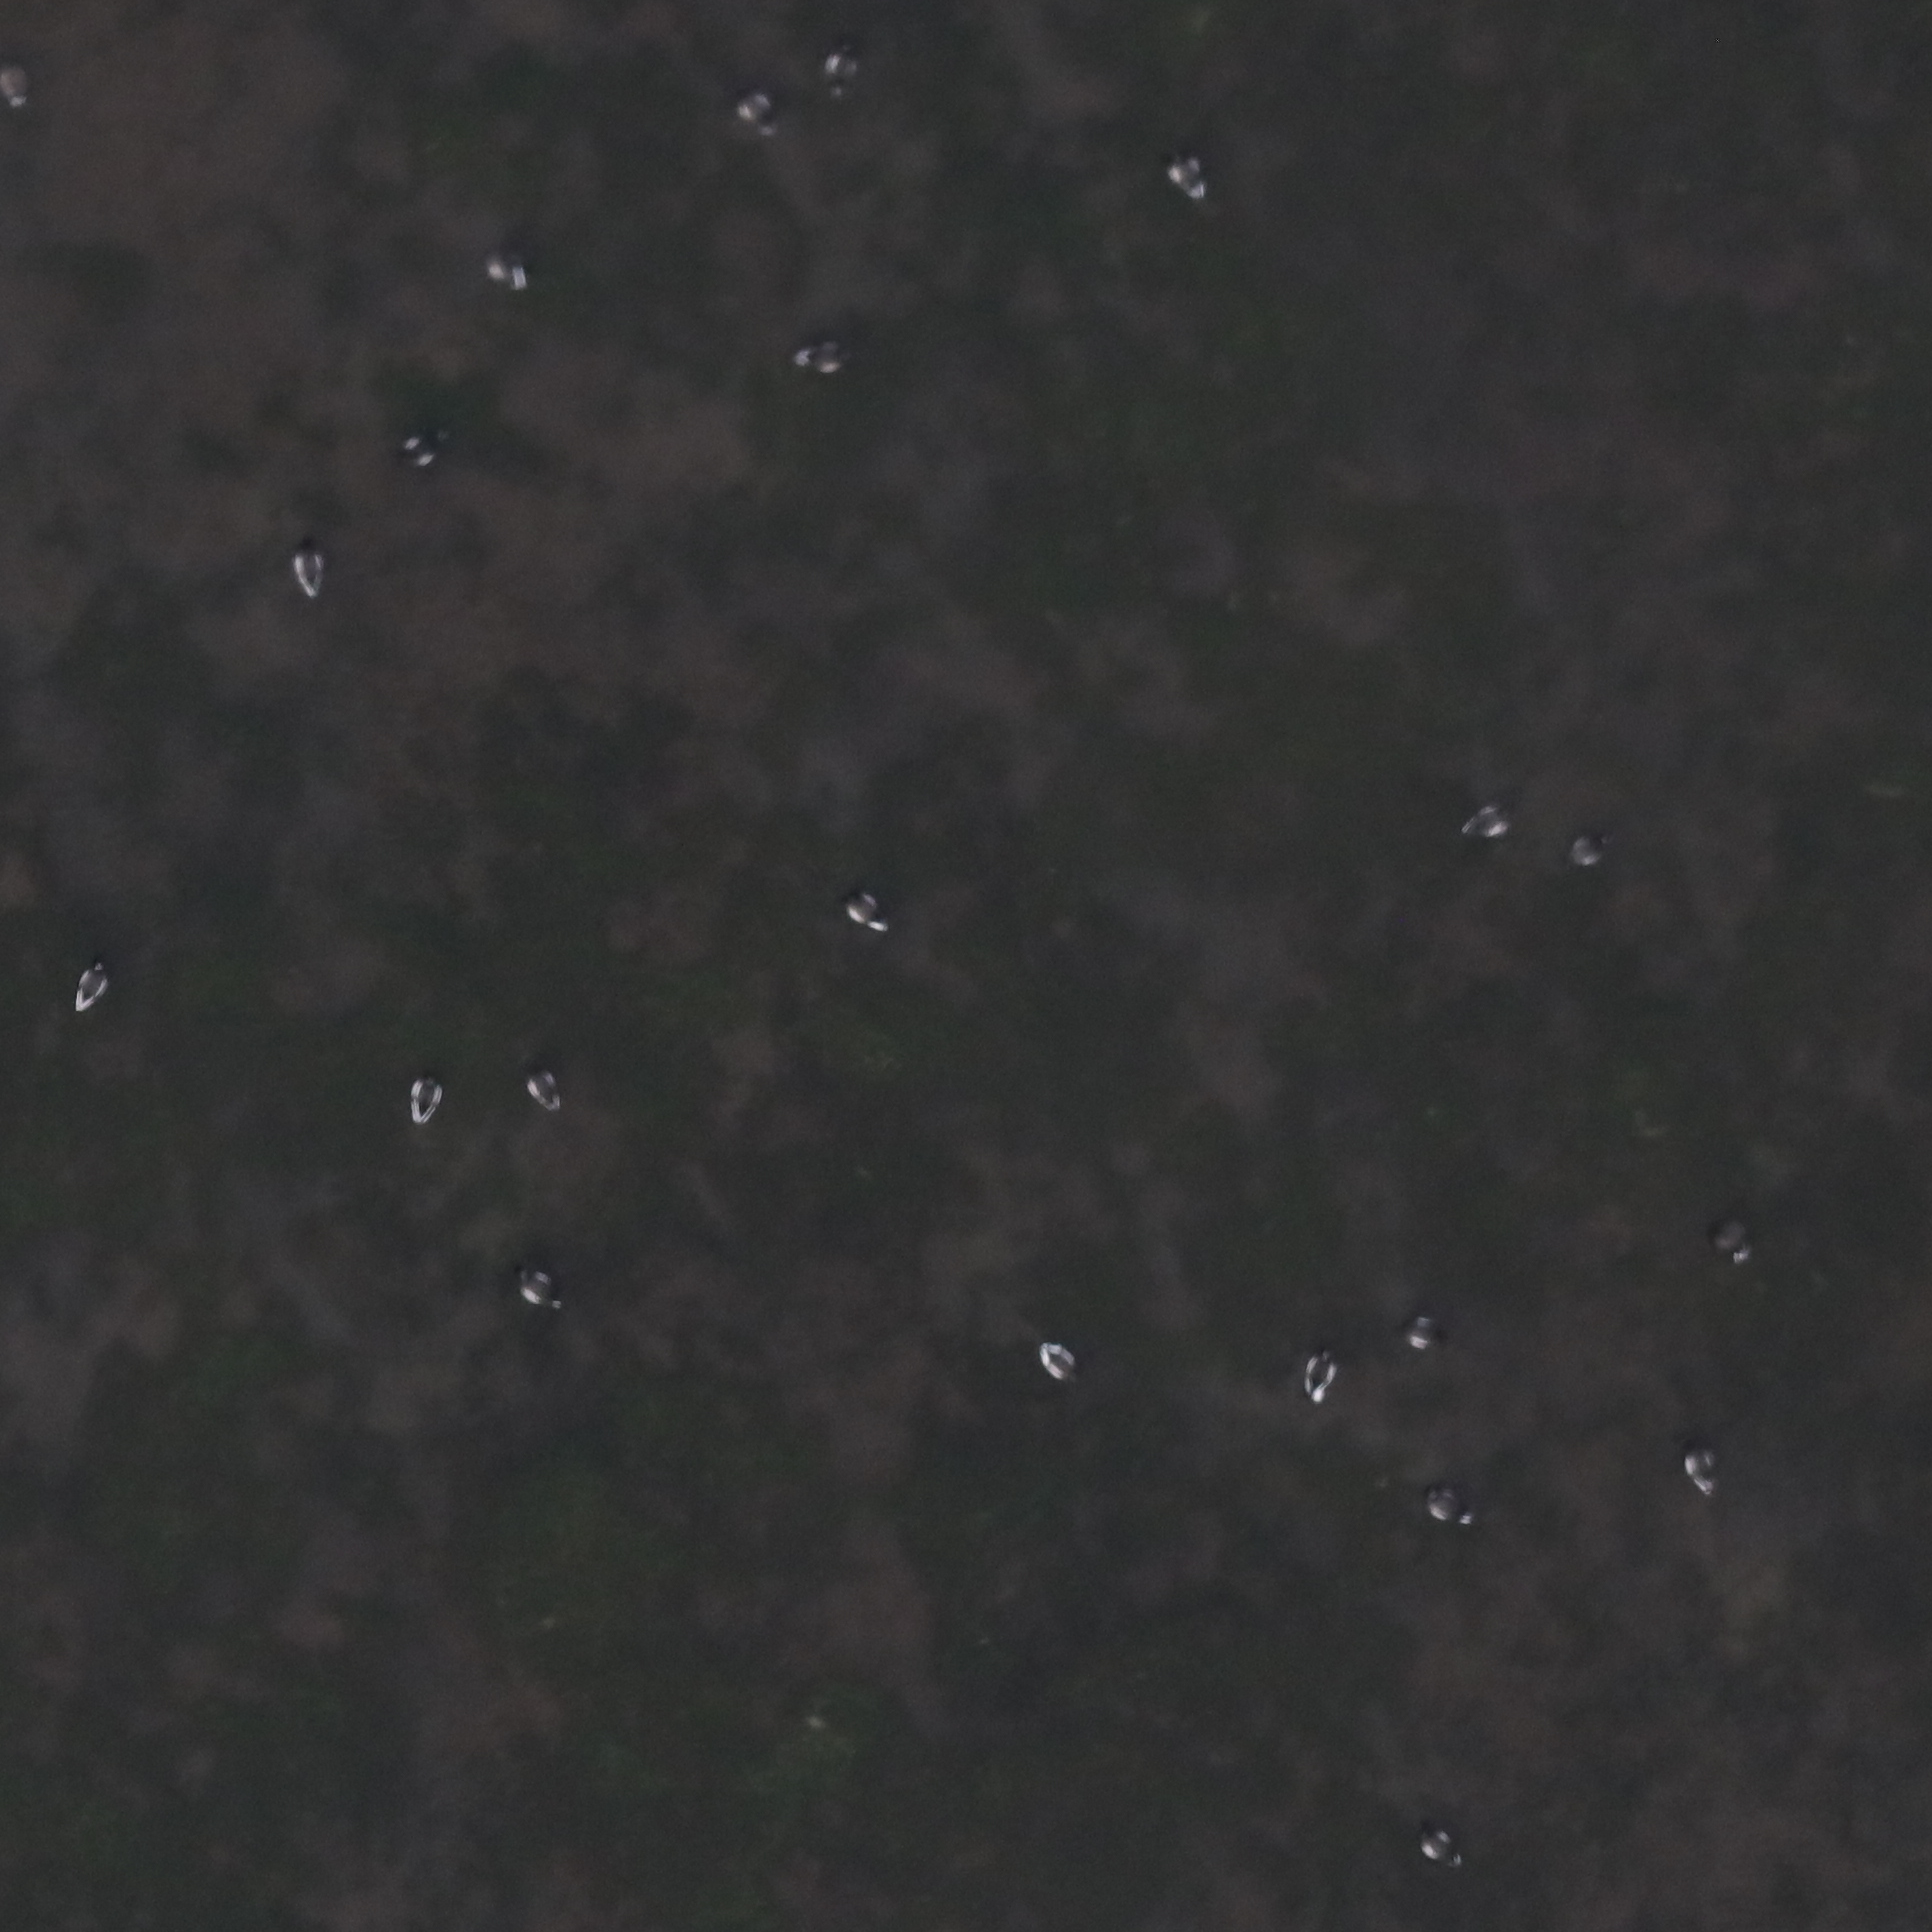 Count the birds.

22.